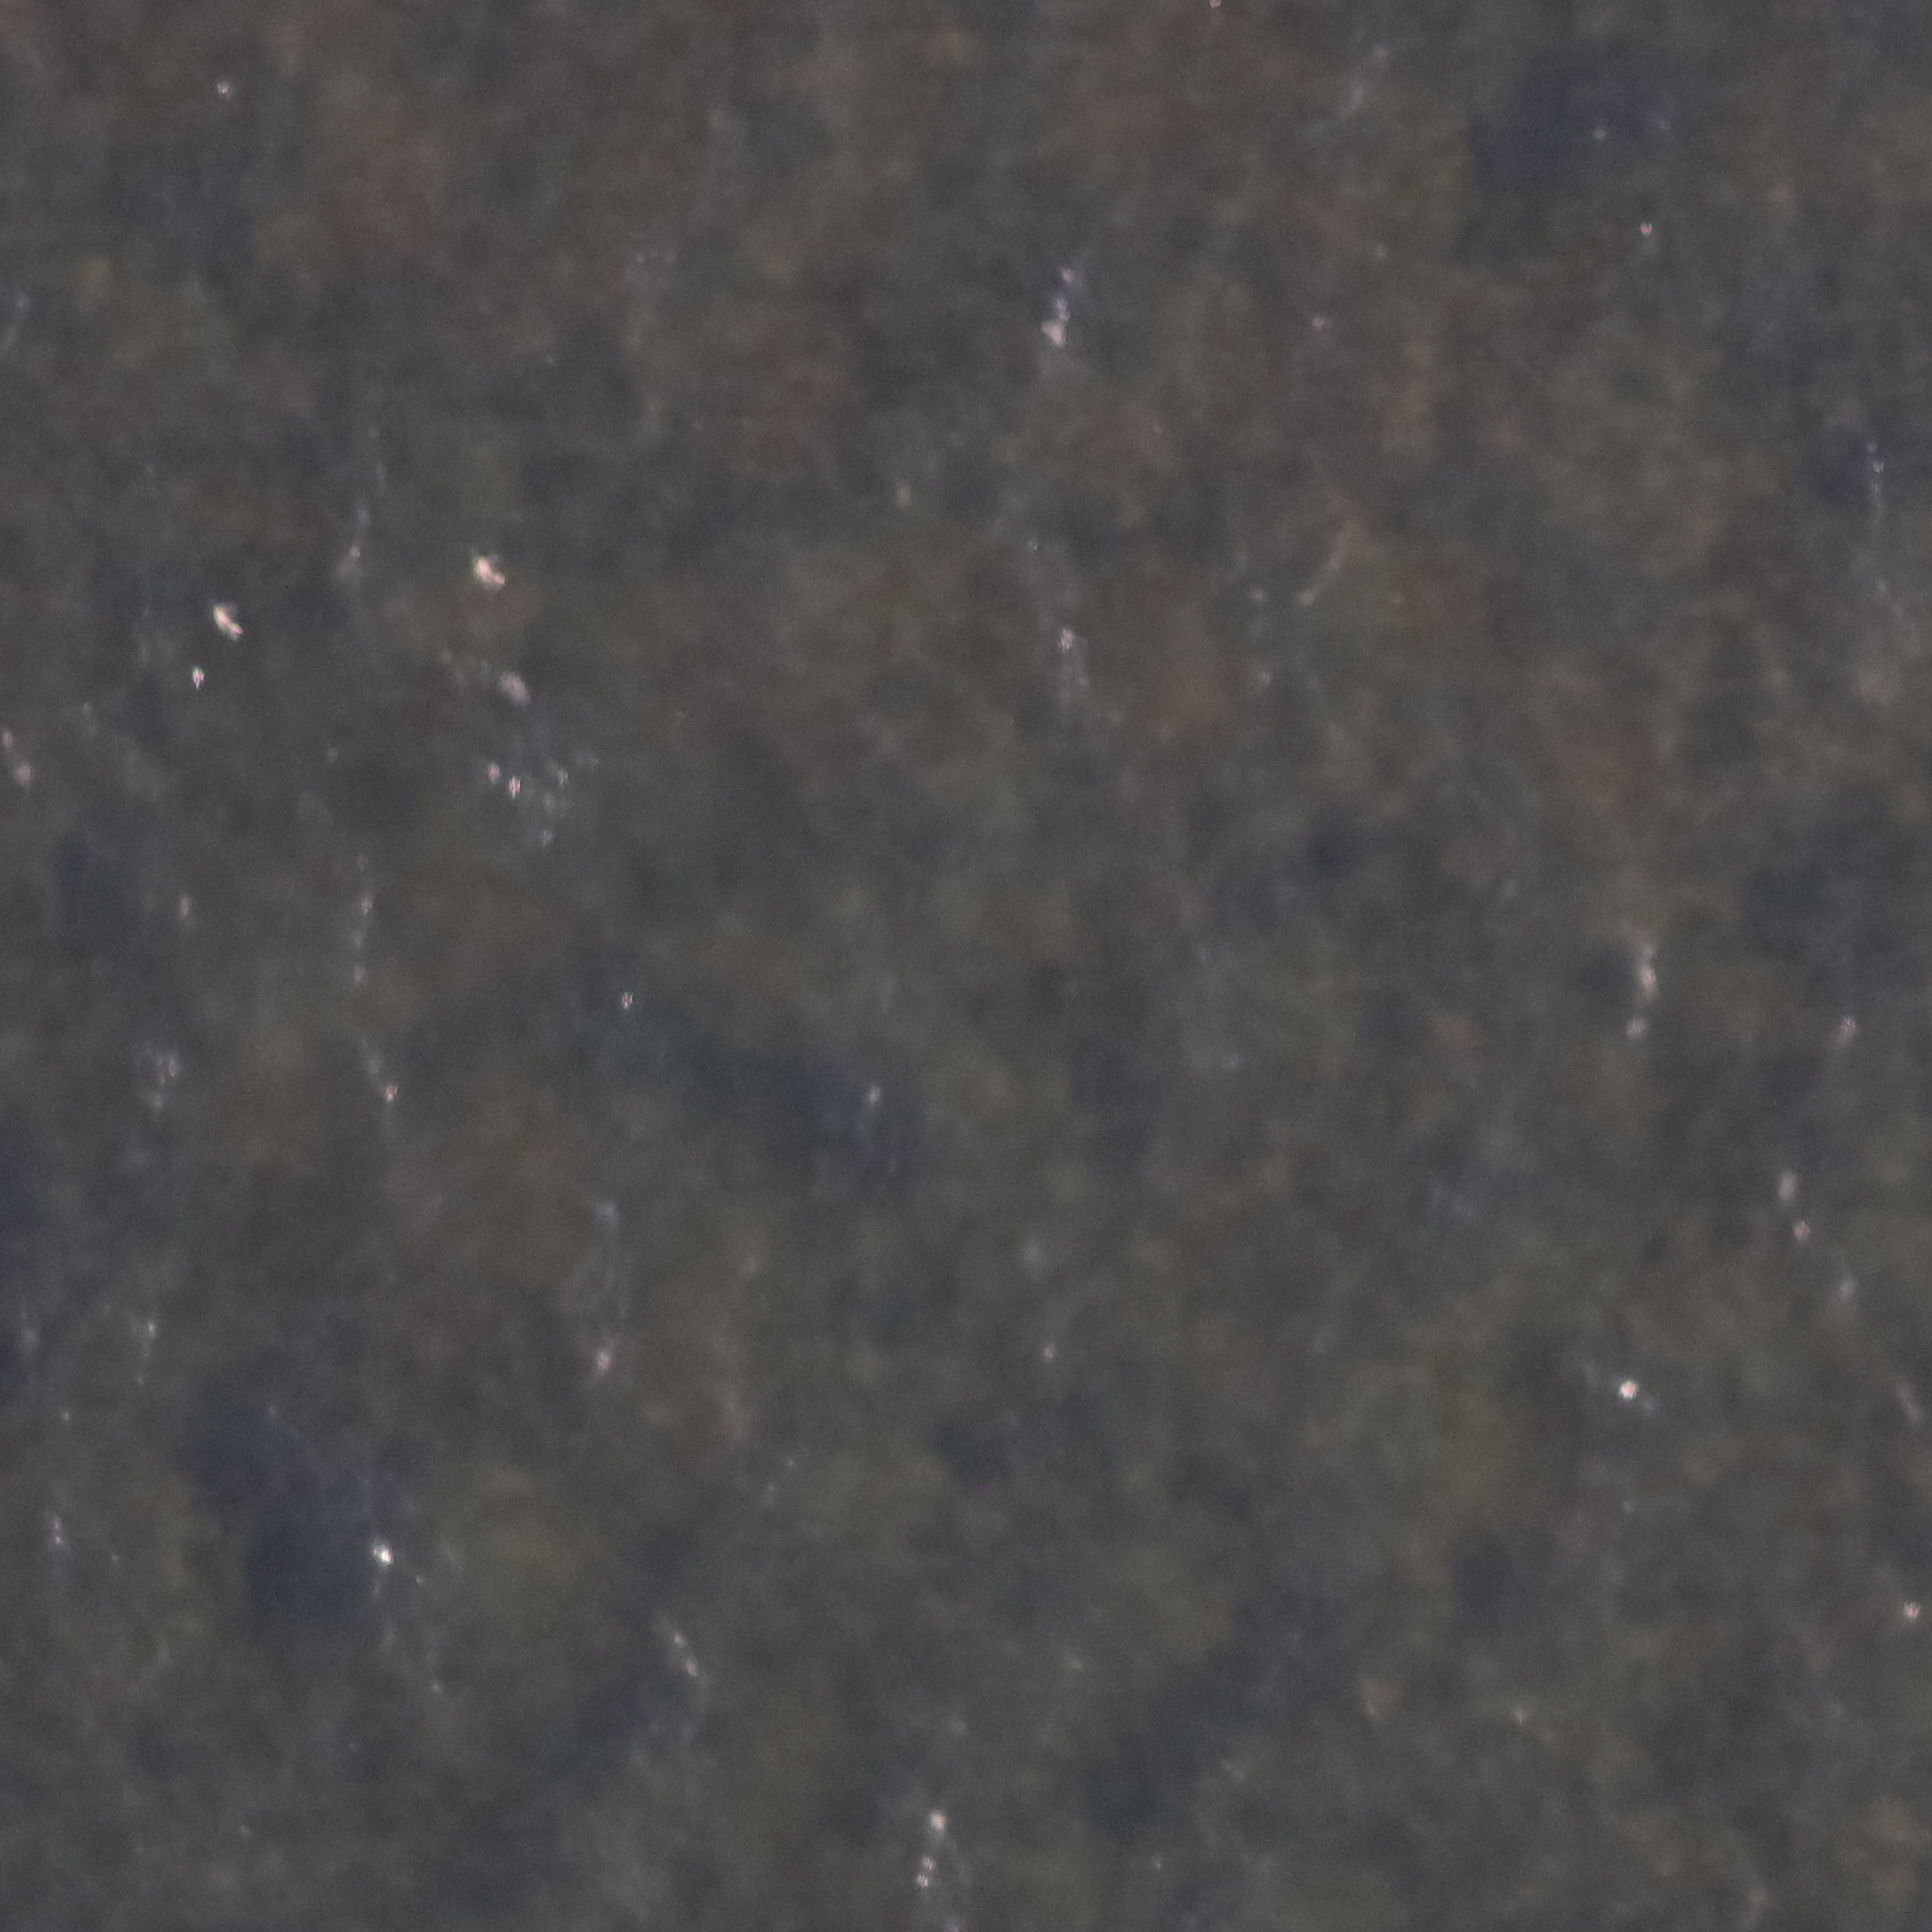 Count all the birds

3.